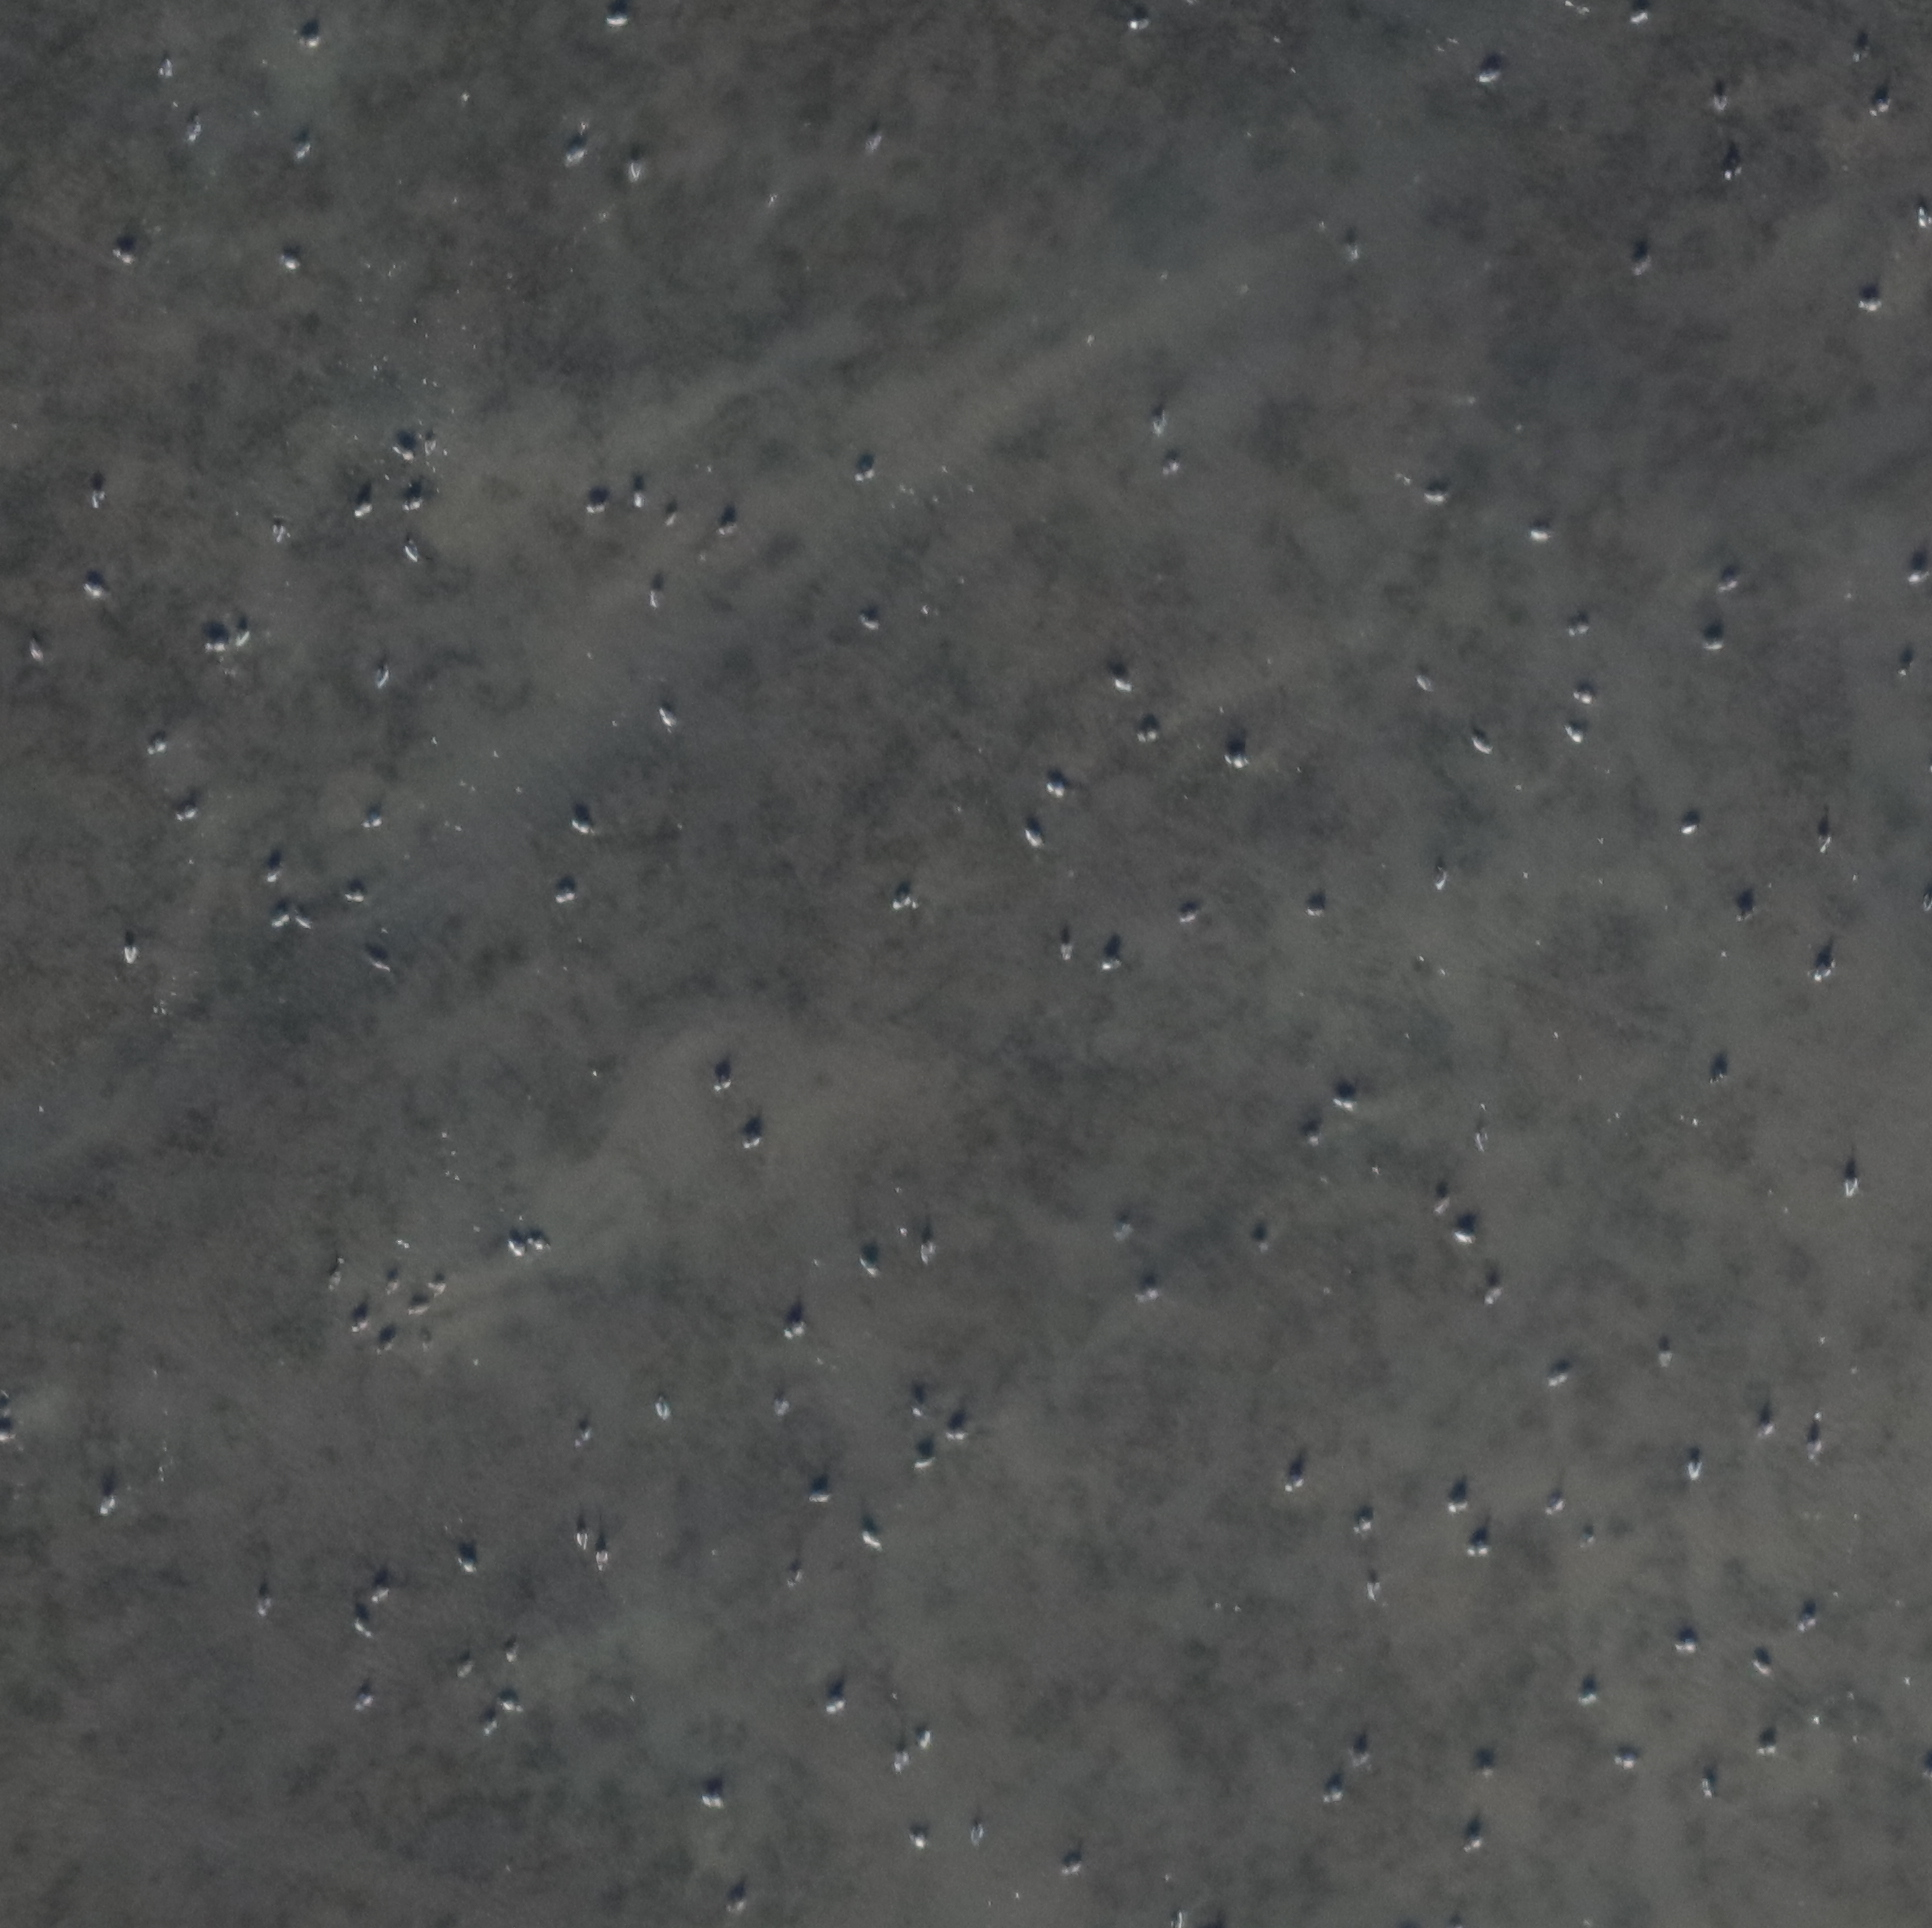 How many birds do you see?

159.